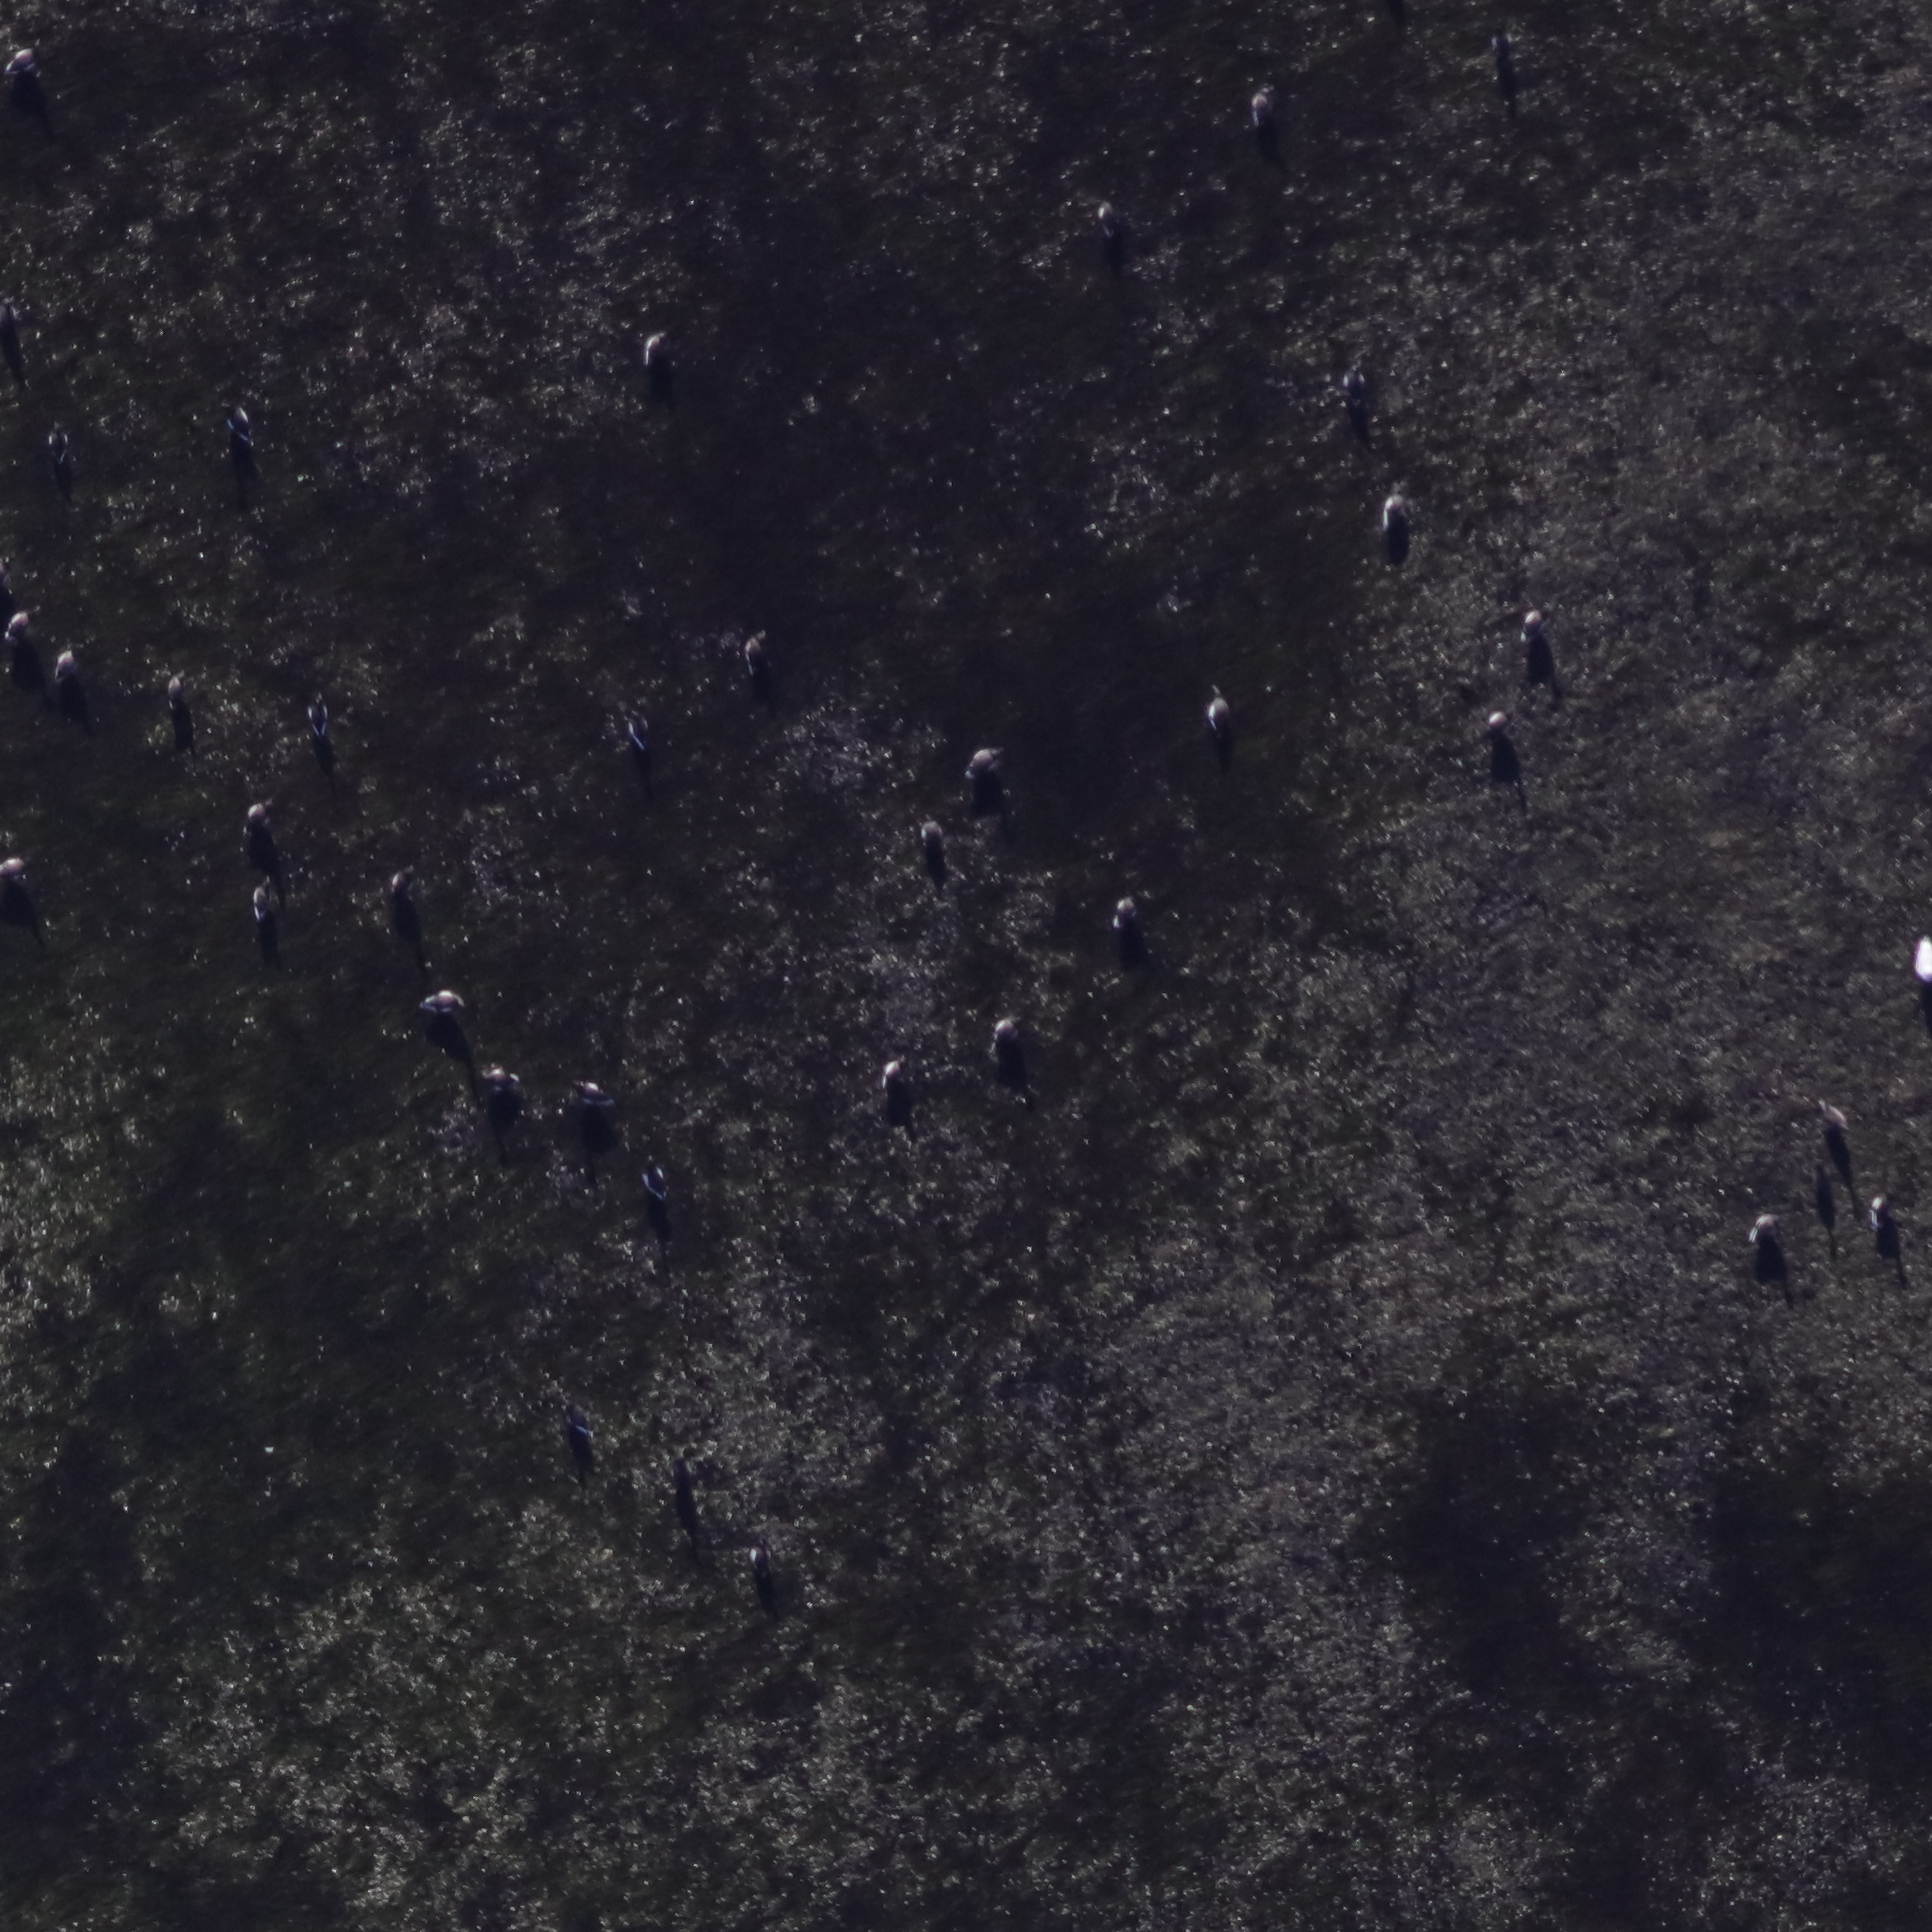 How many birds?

38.